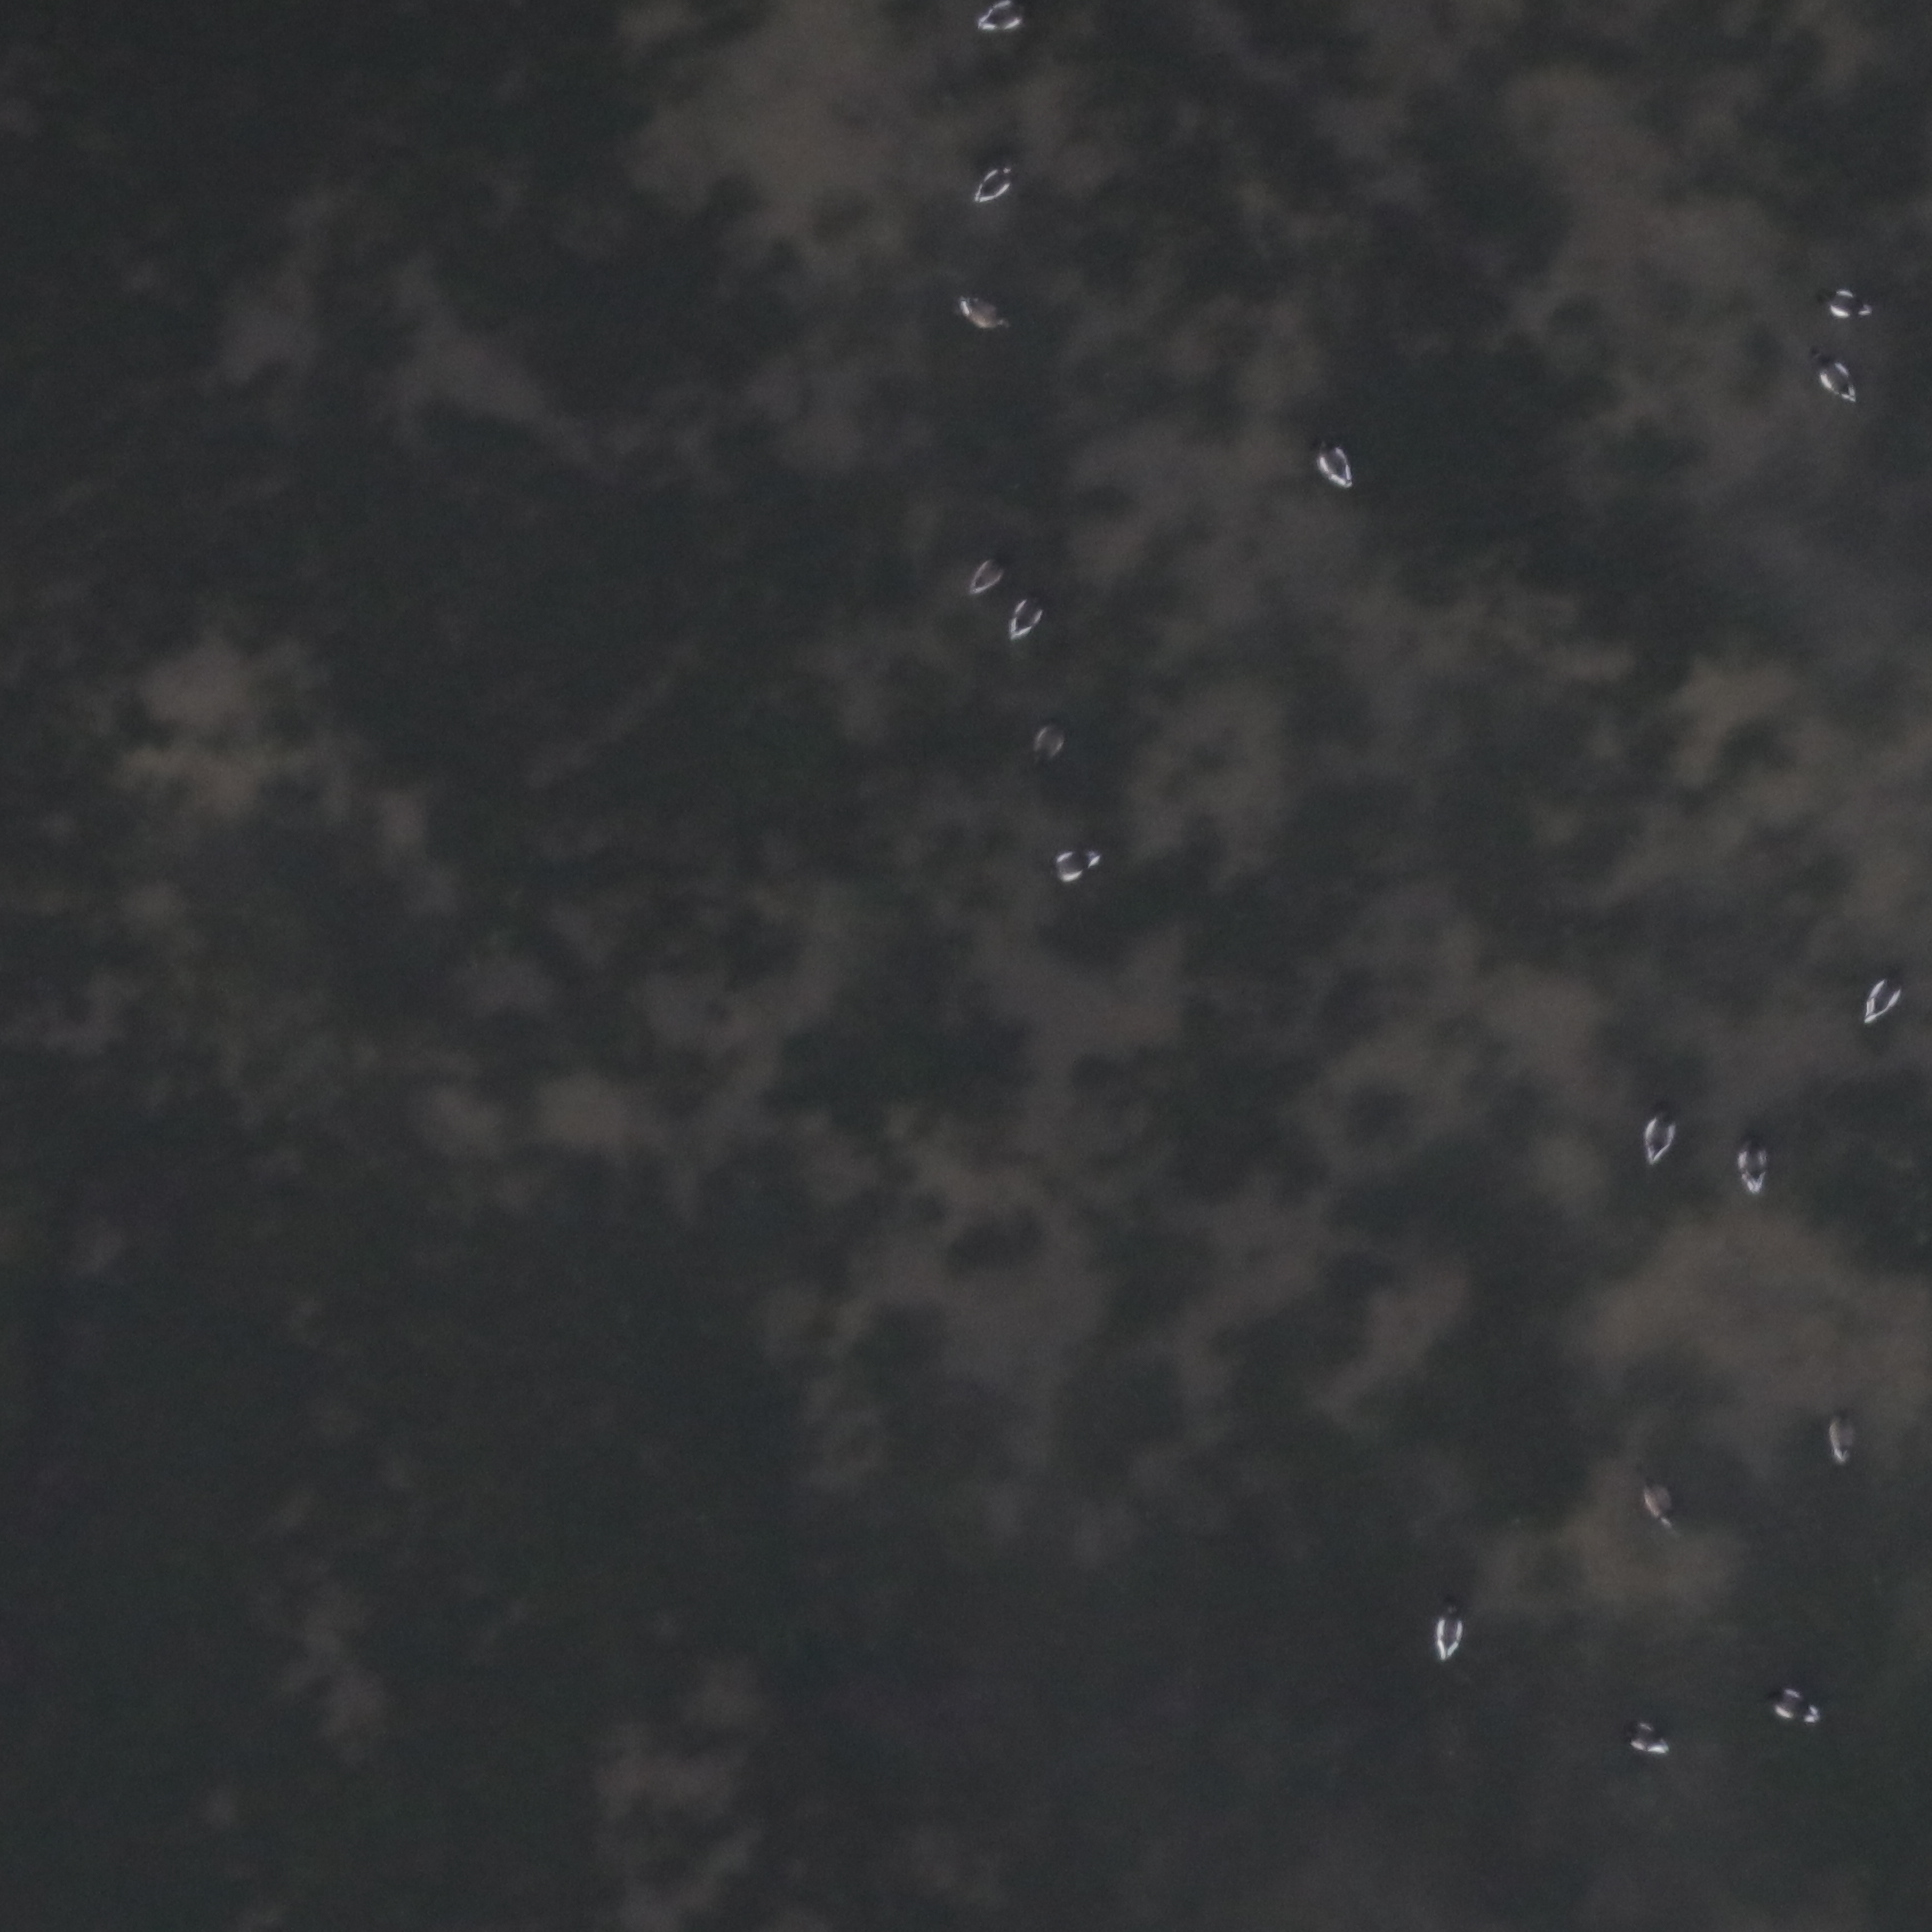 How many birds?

18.